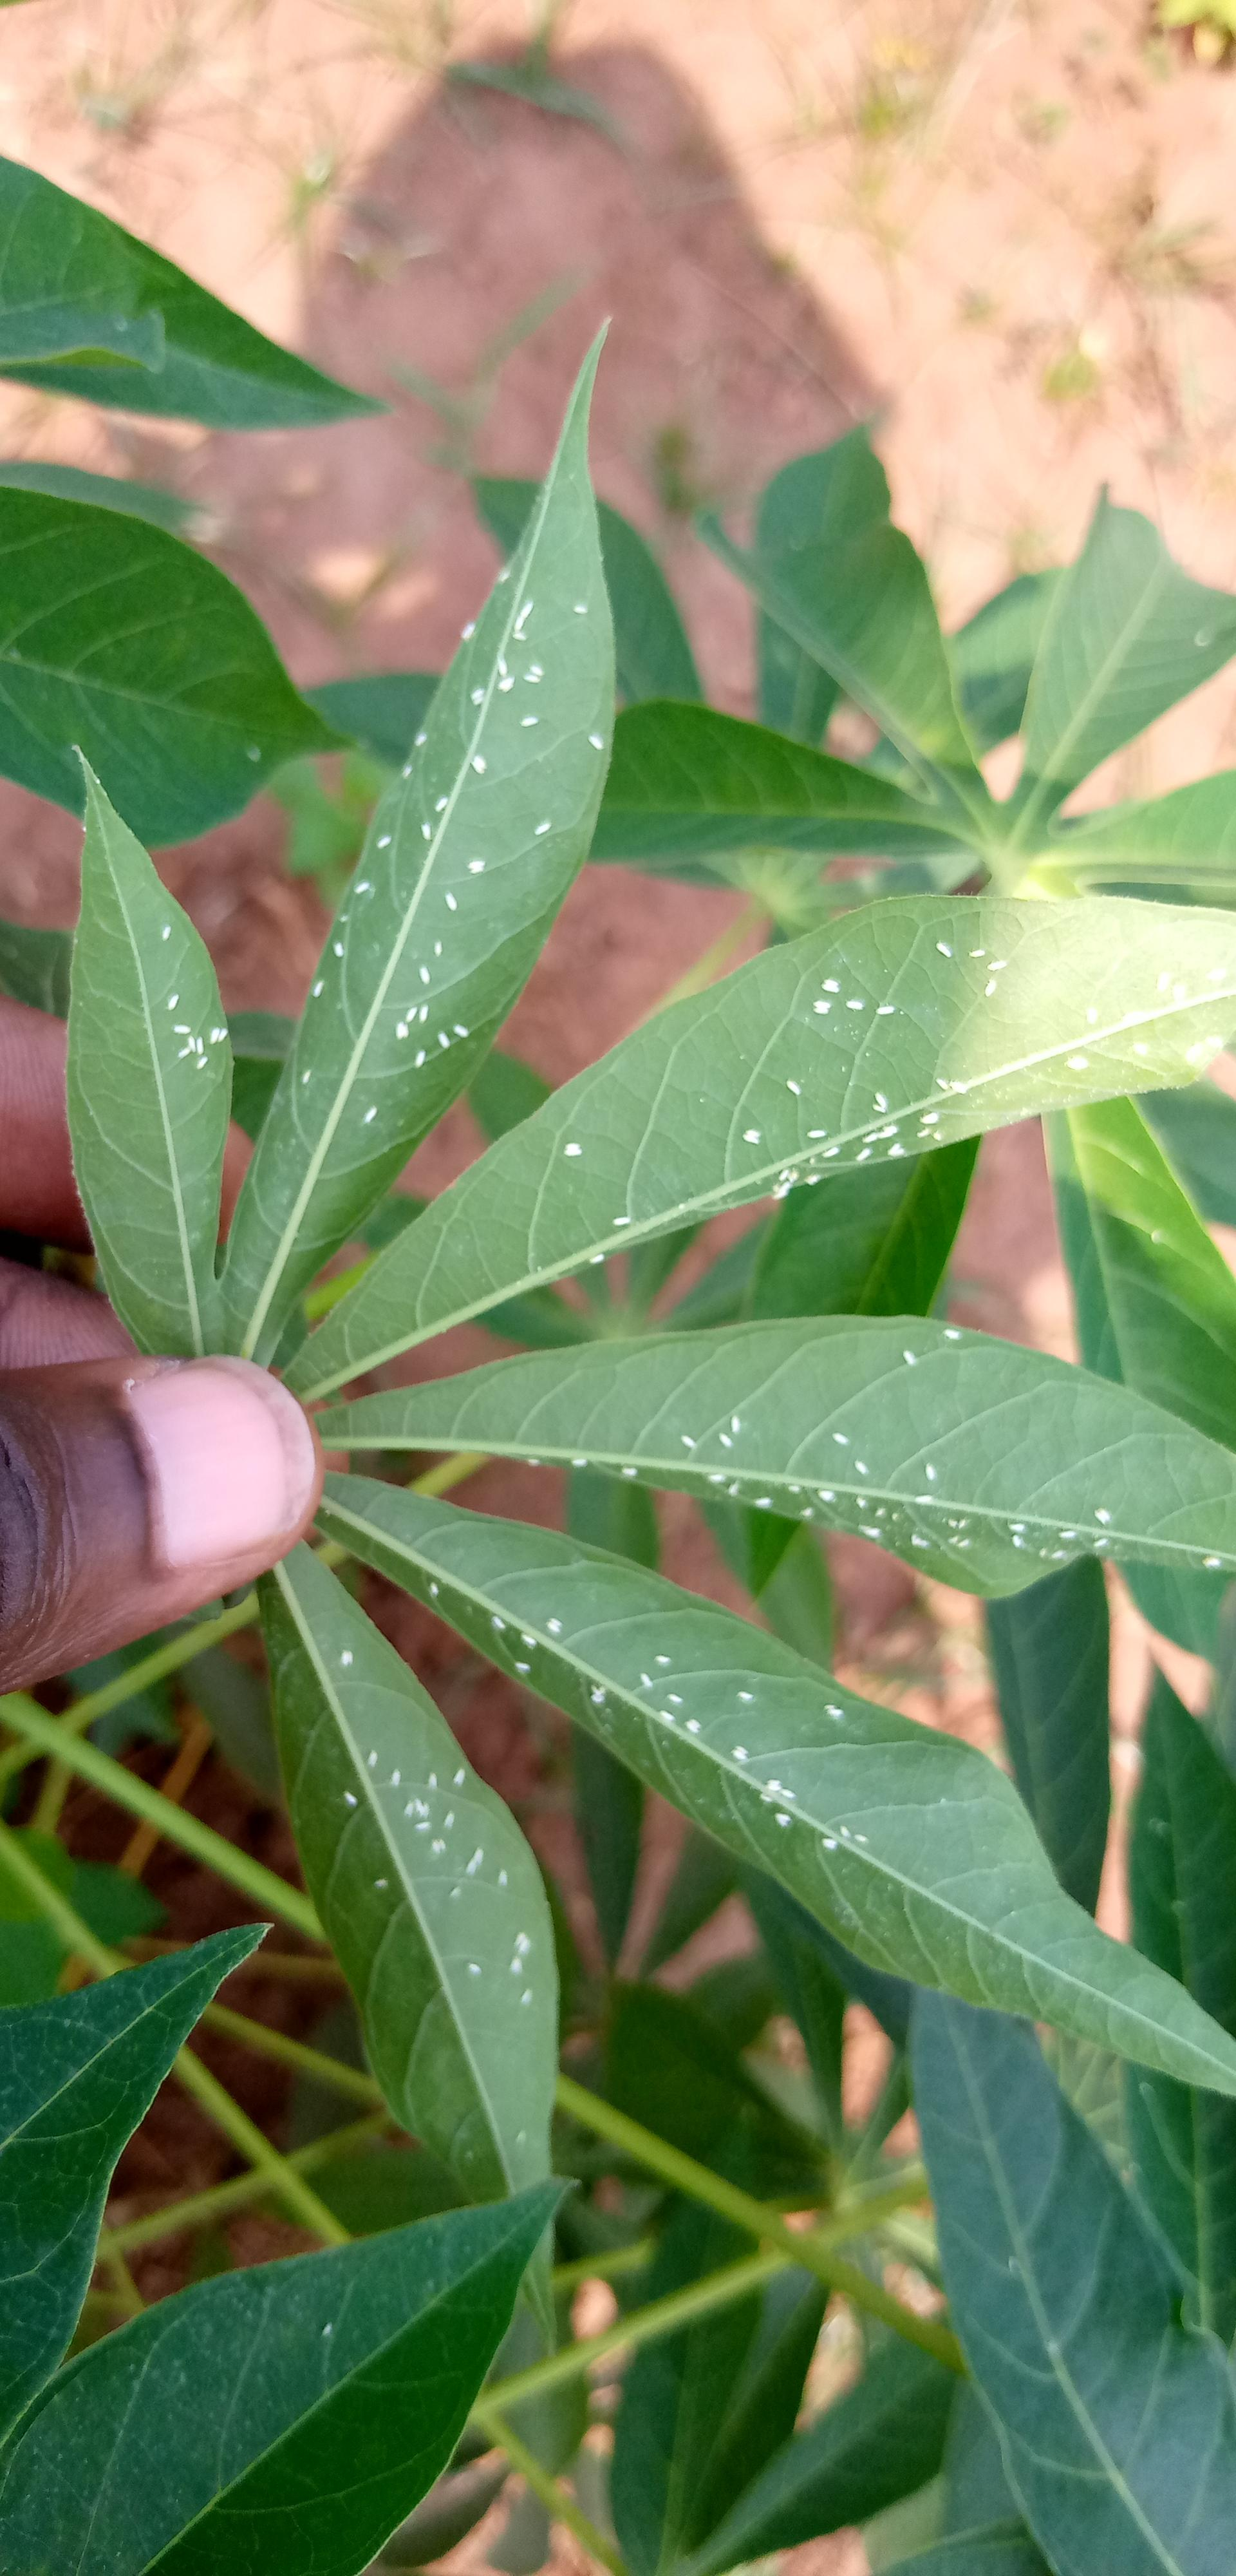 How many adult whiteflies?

159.